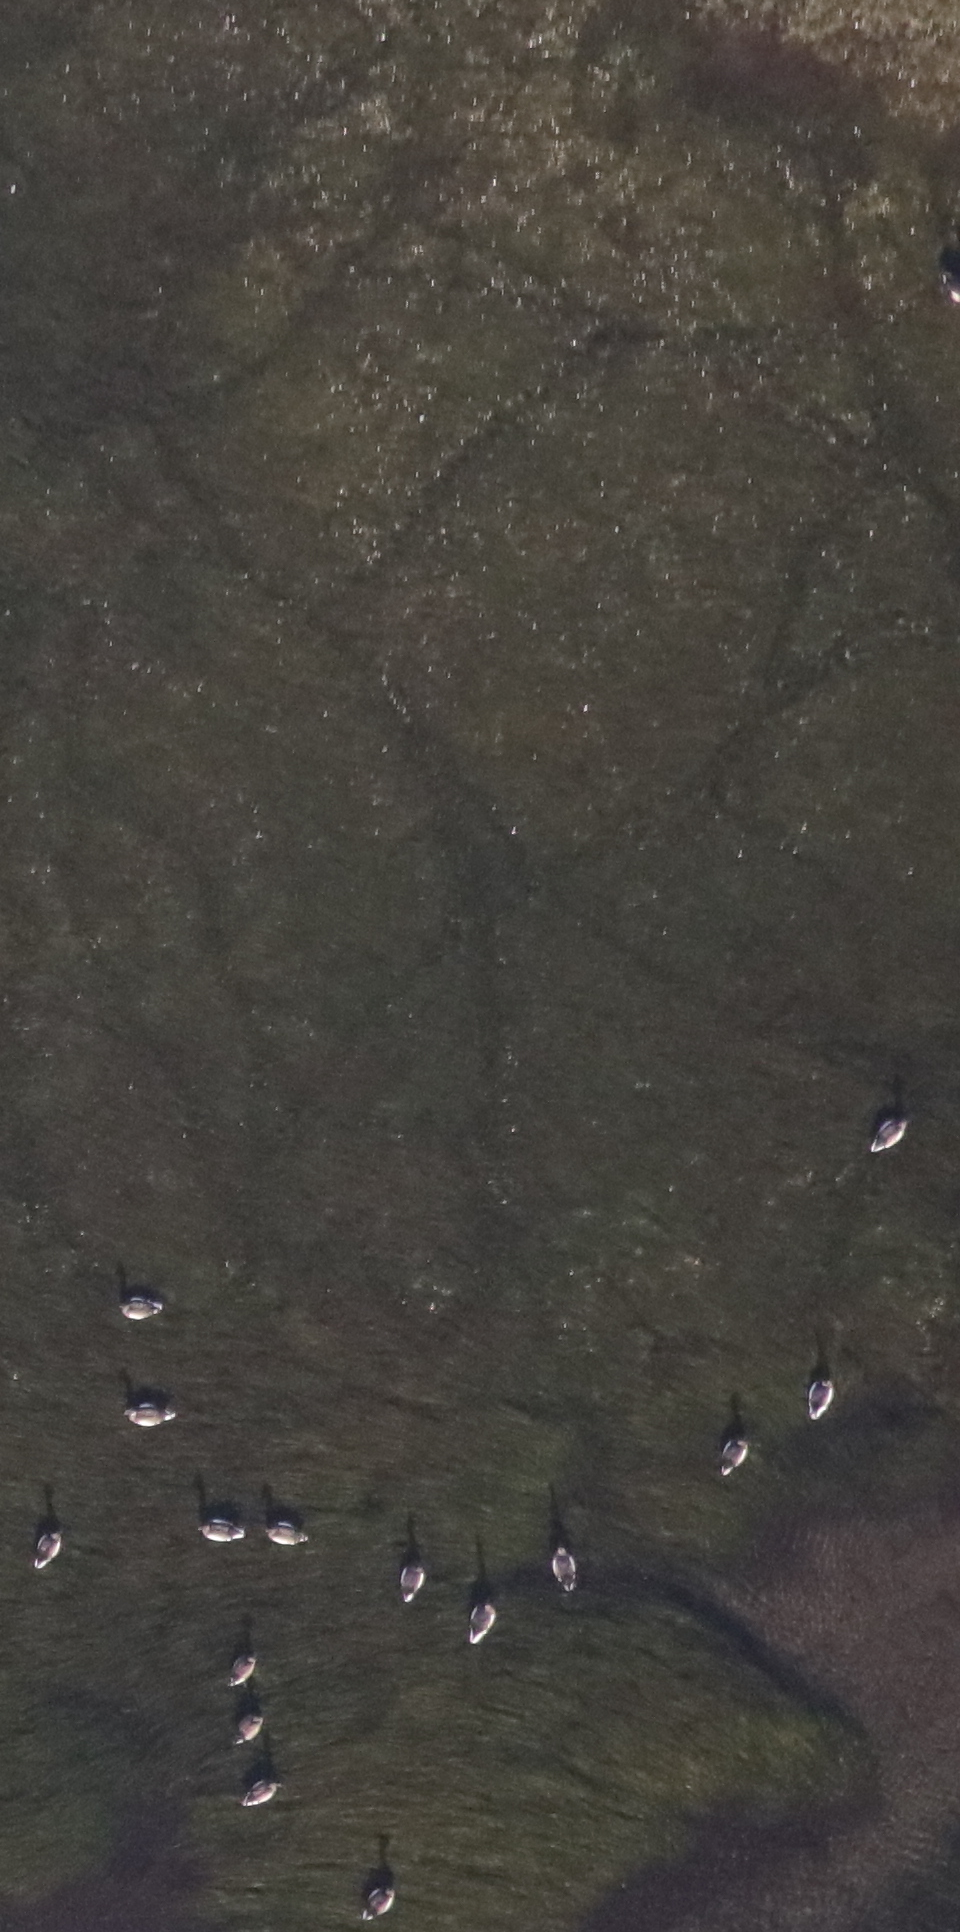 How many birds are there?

15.